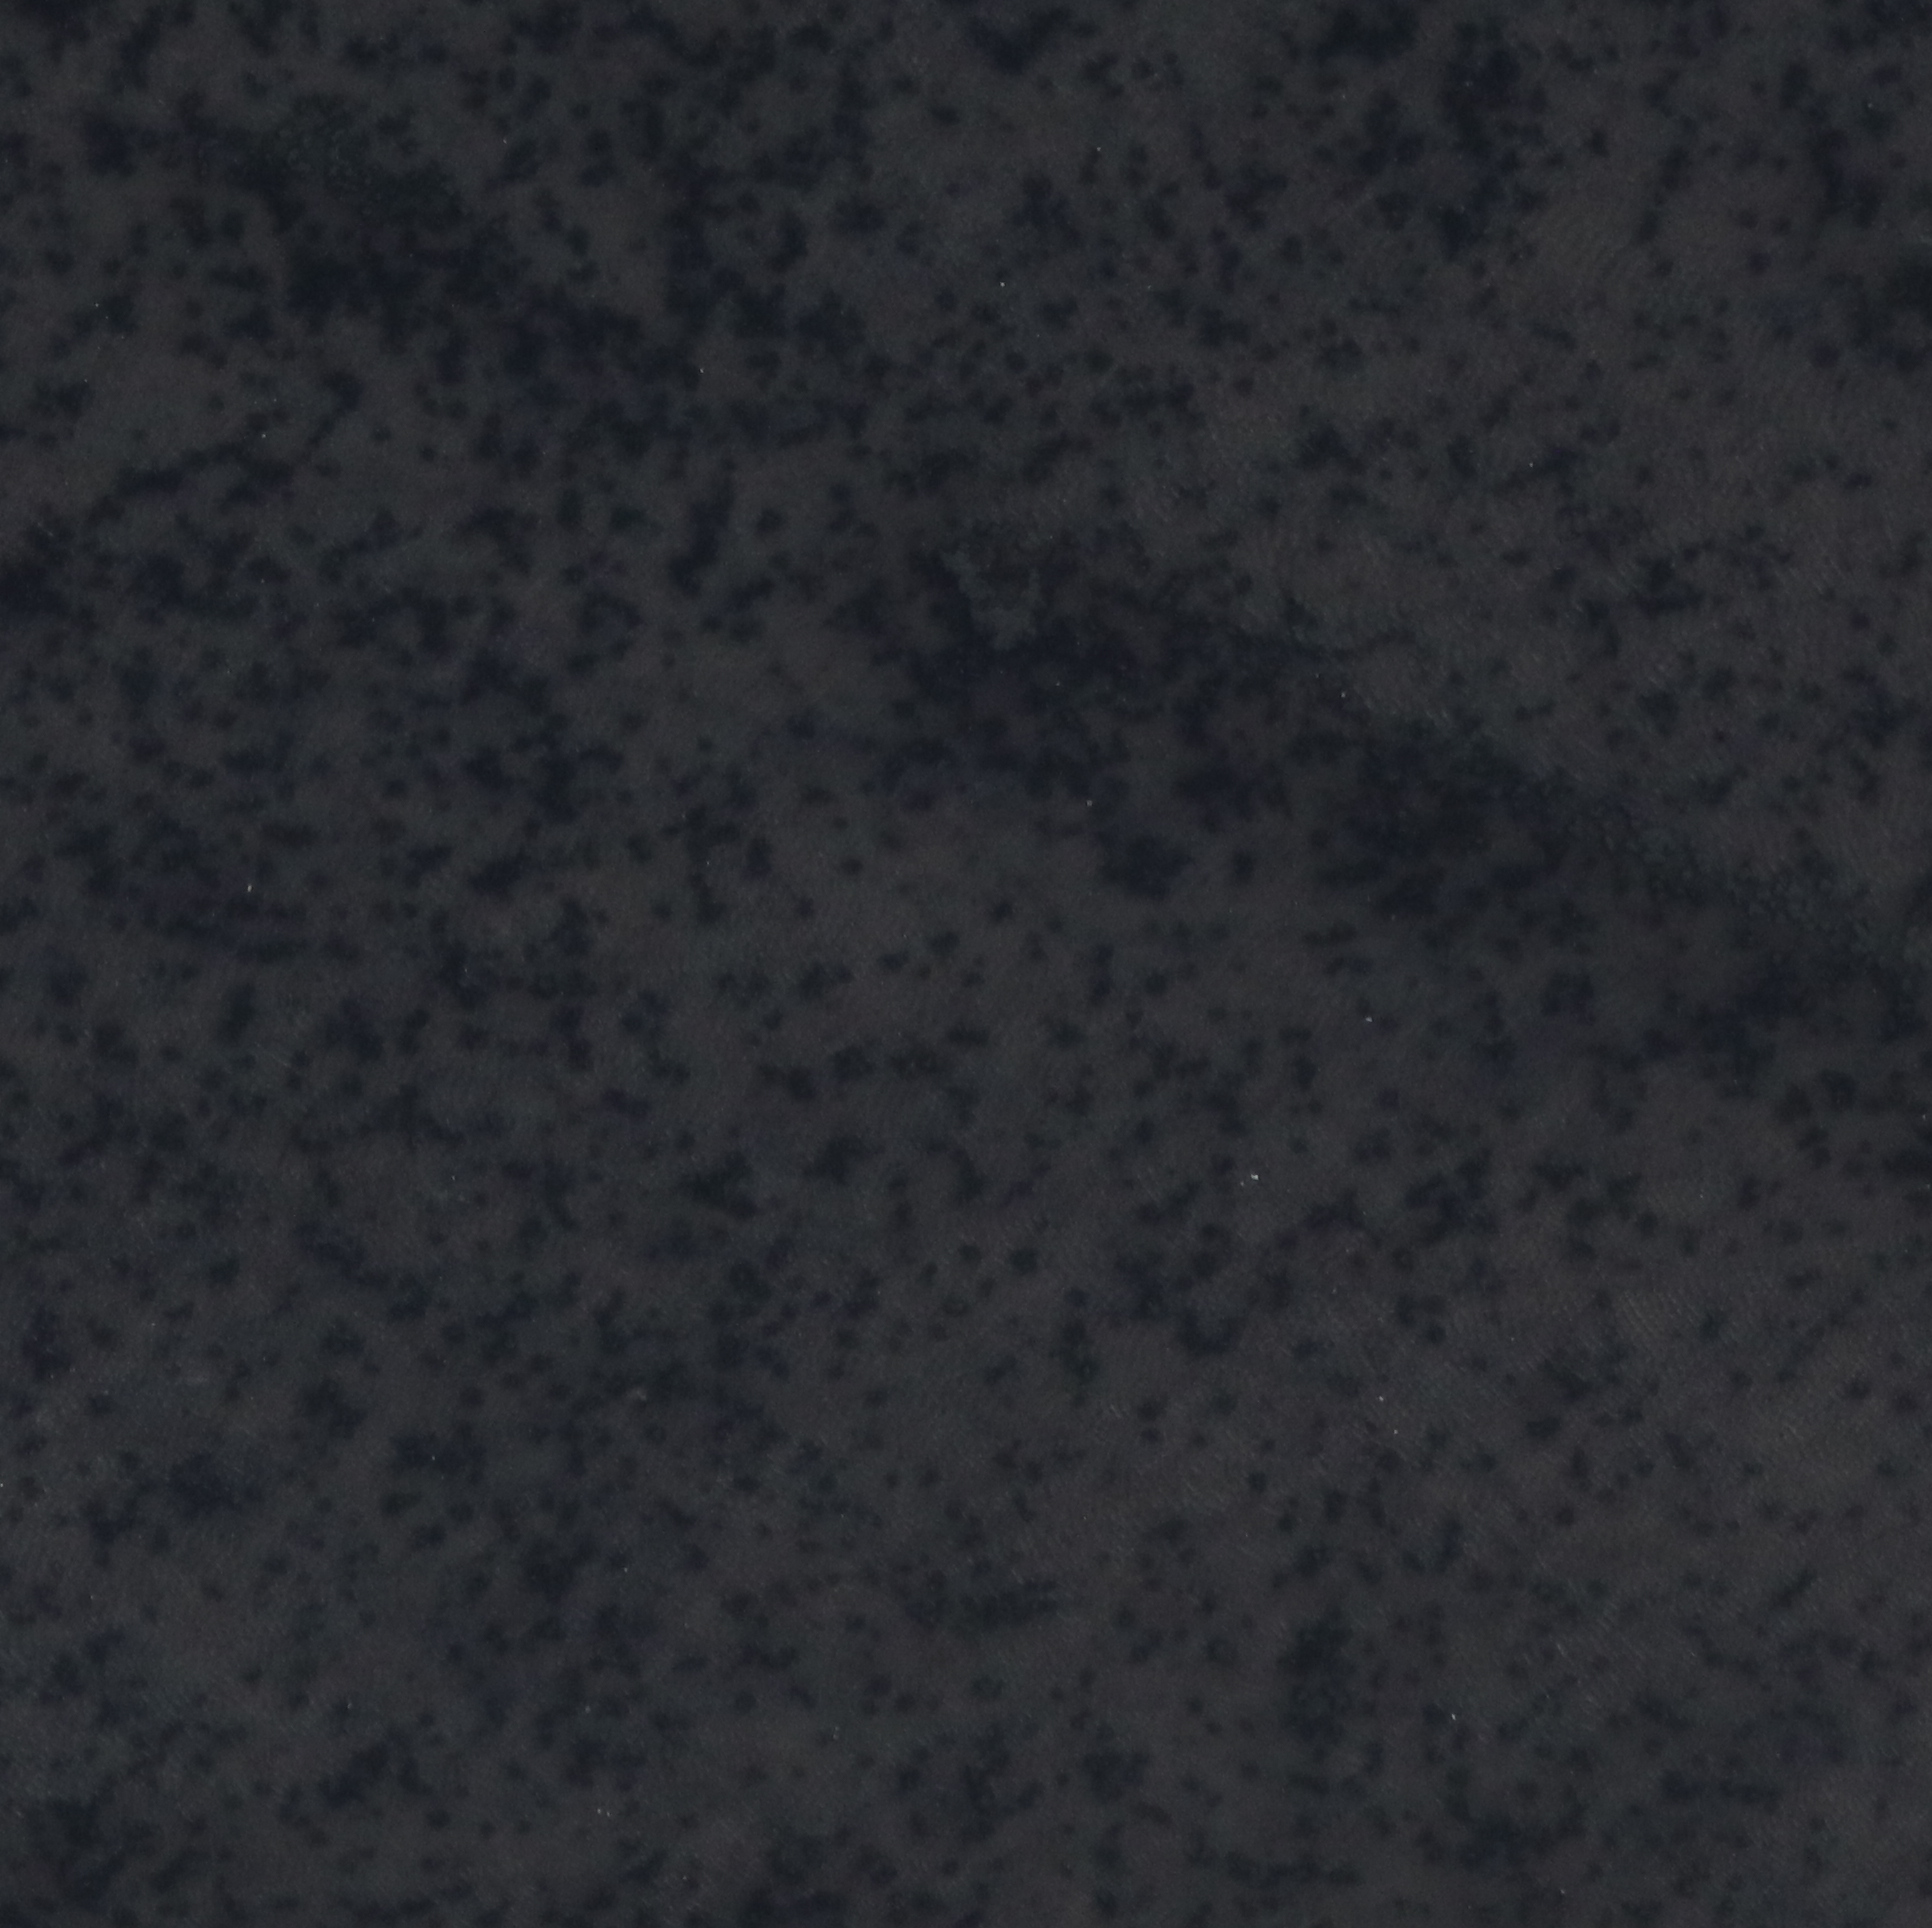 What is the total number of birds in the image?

0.